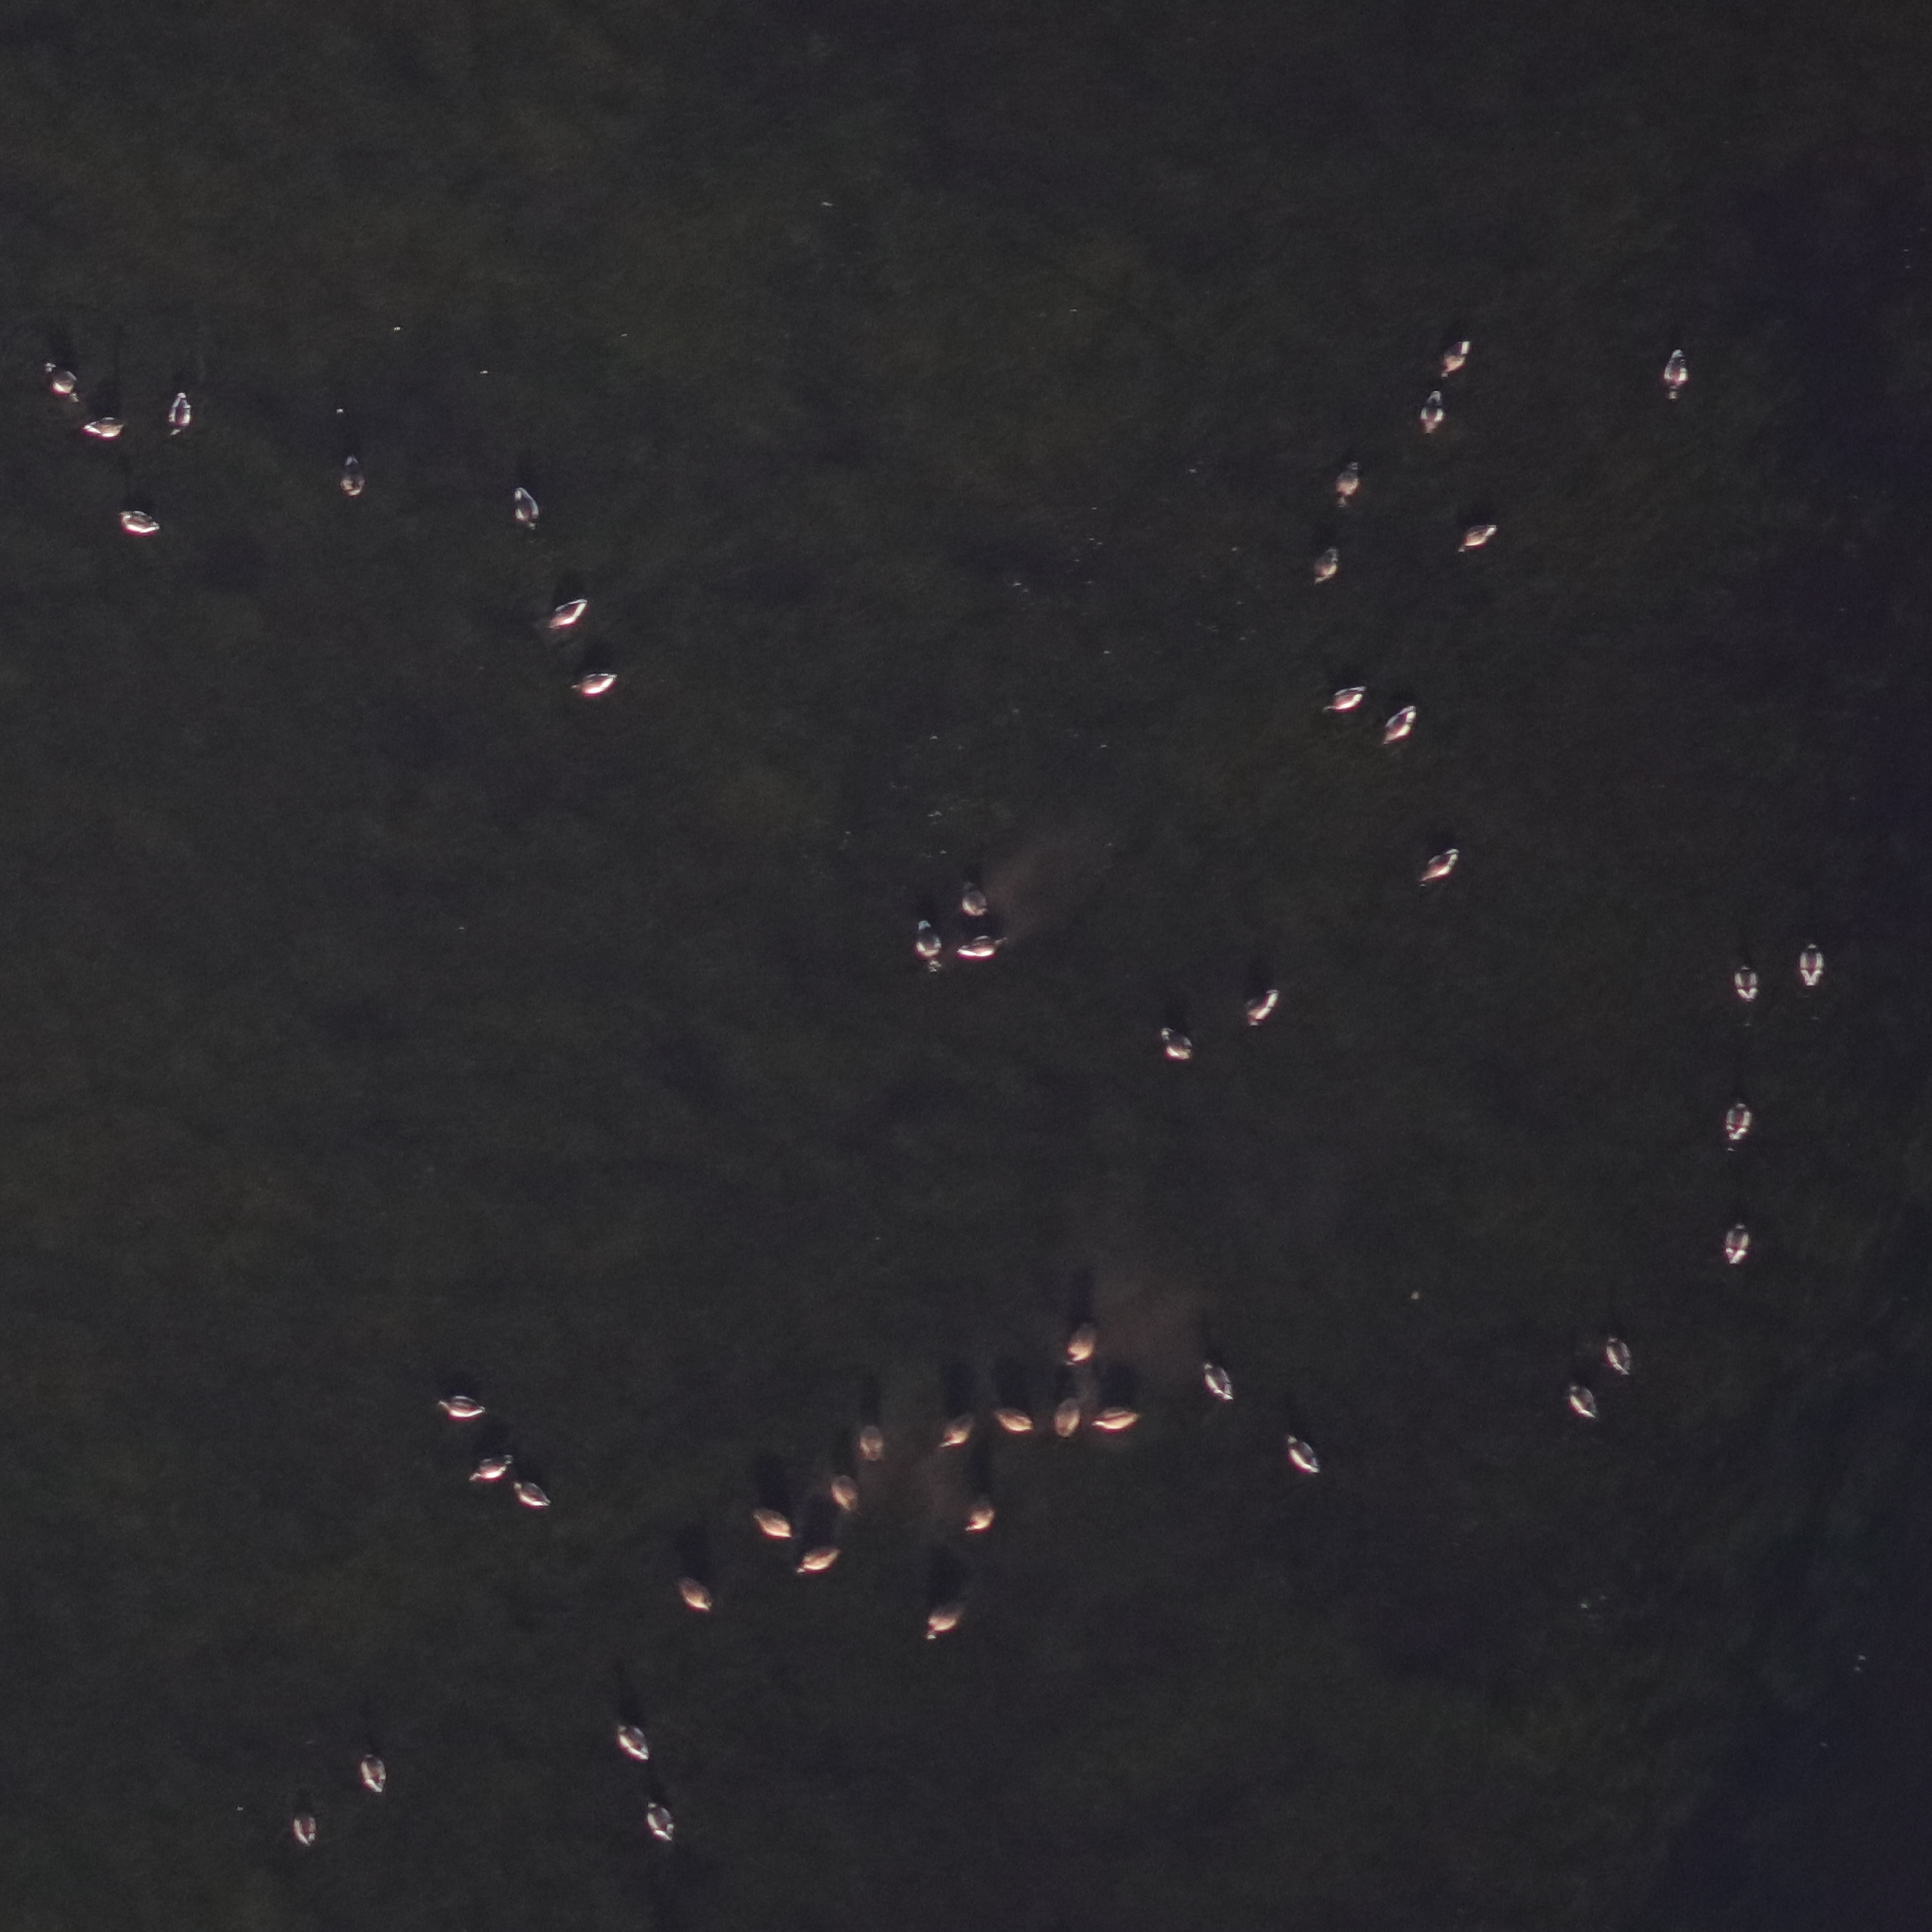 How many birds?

49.